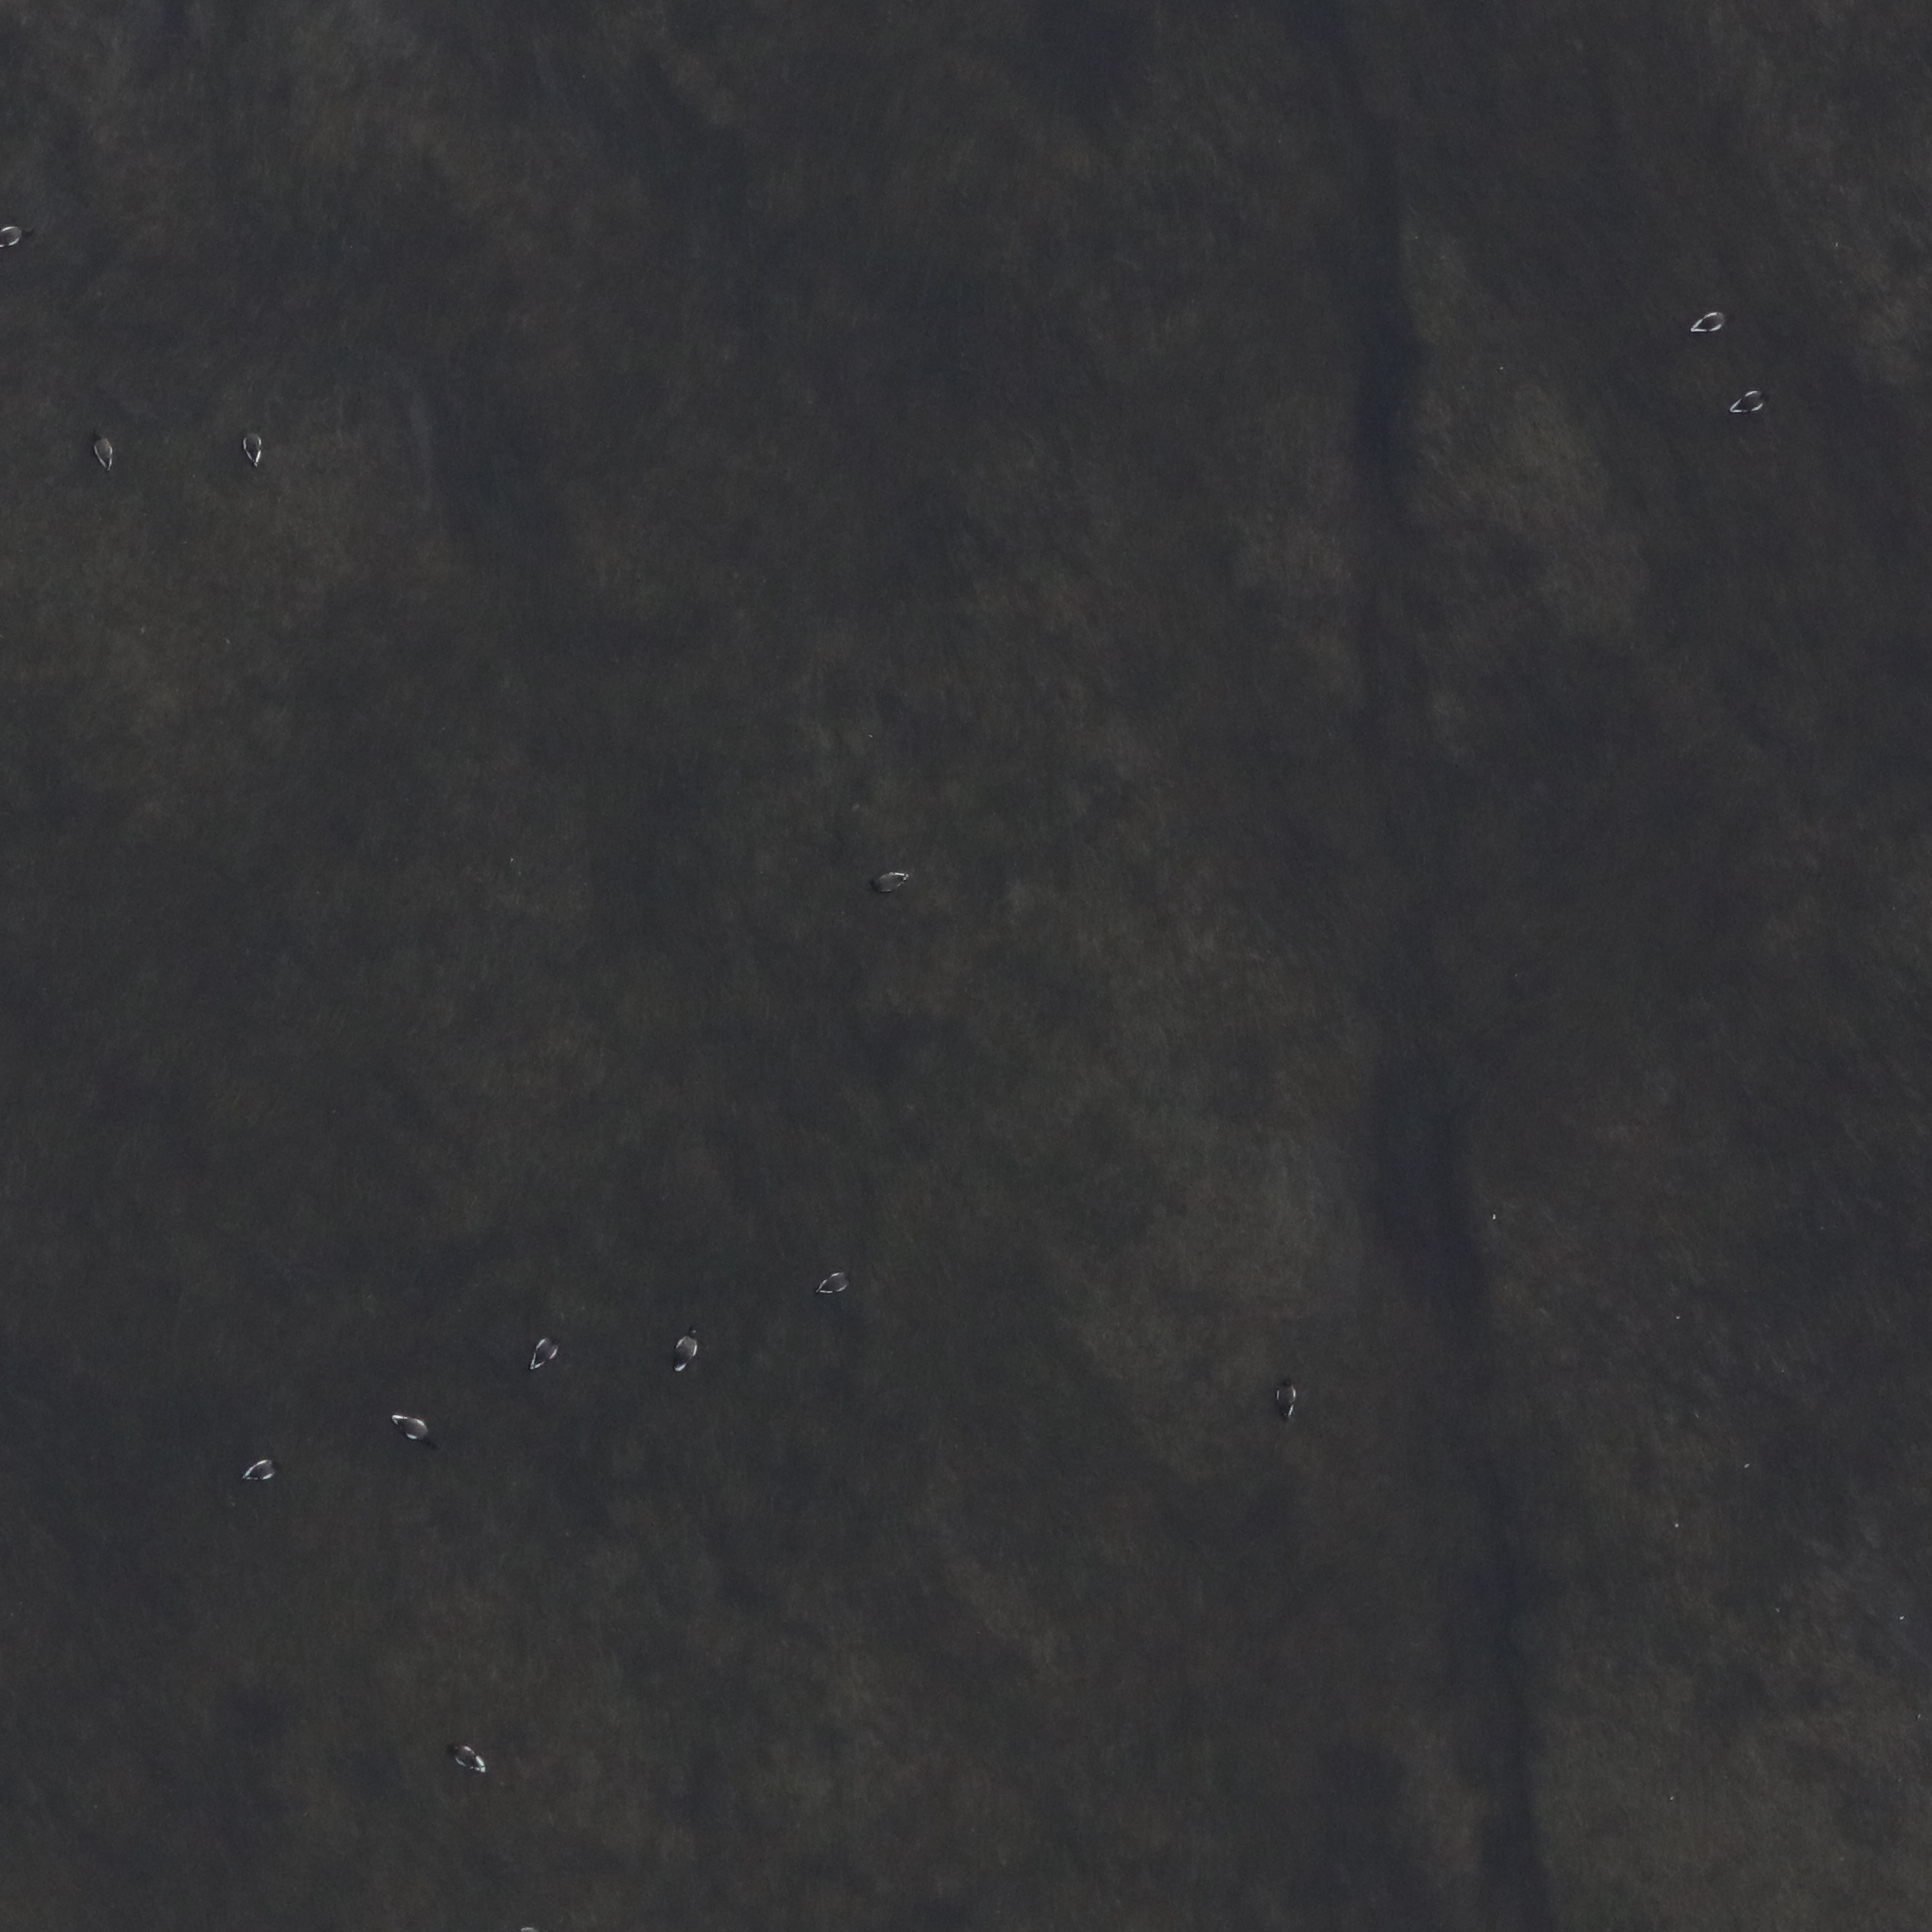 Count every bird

13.